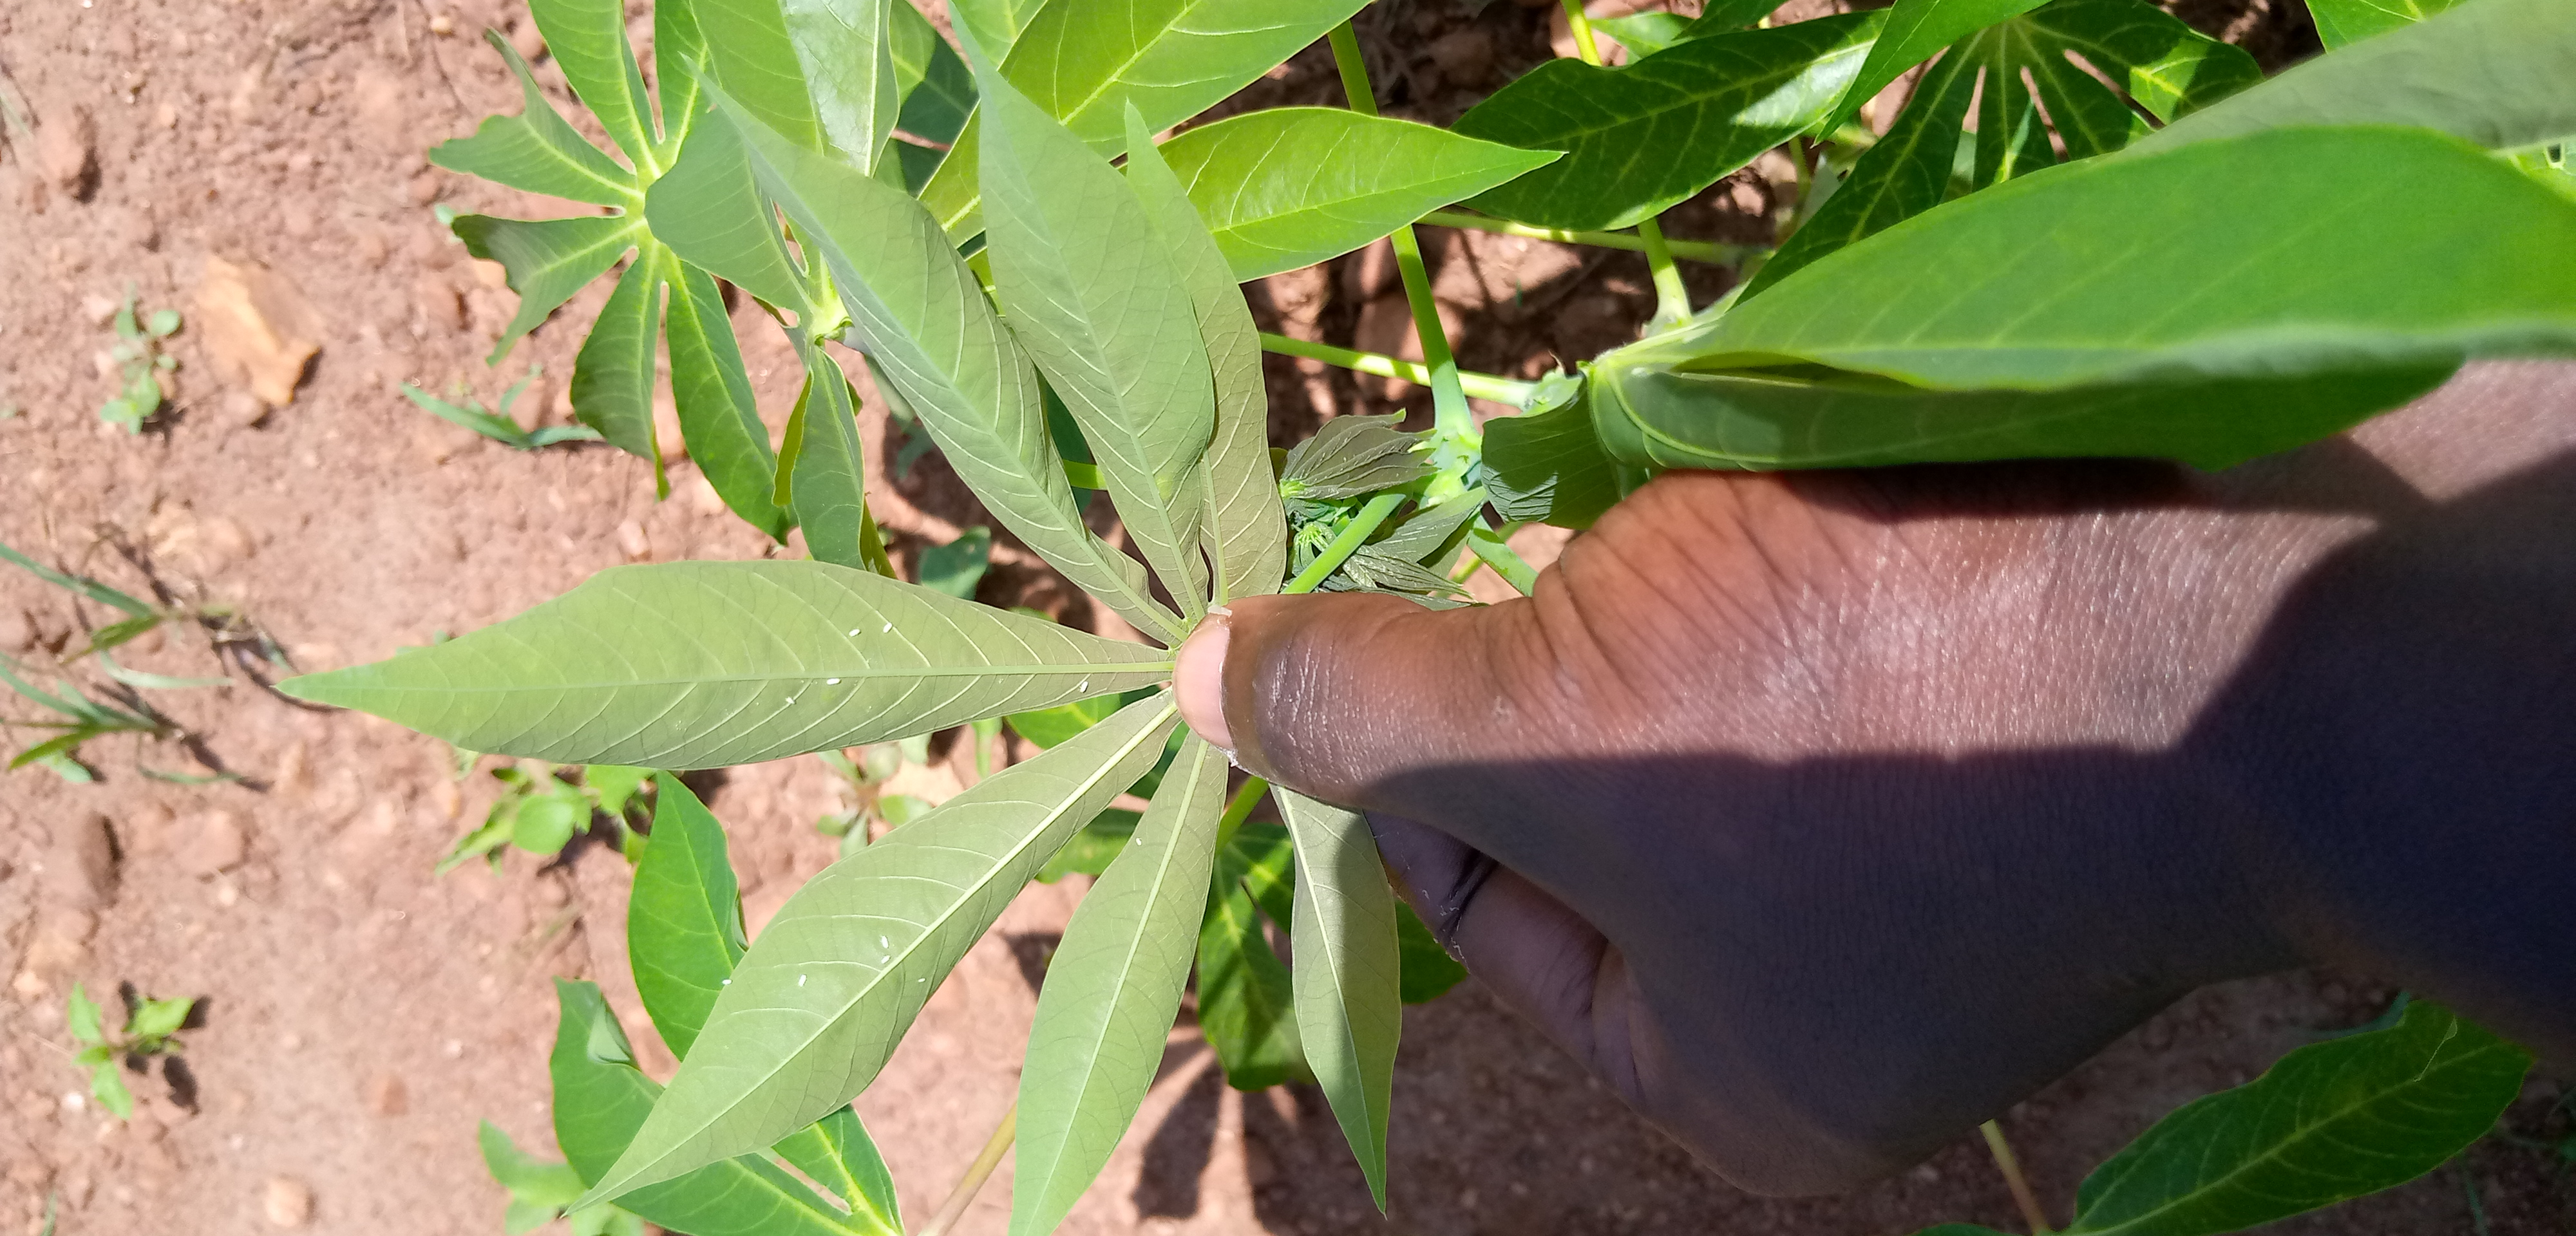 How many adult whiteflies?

10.